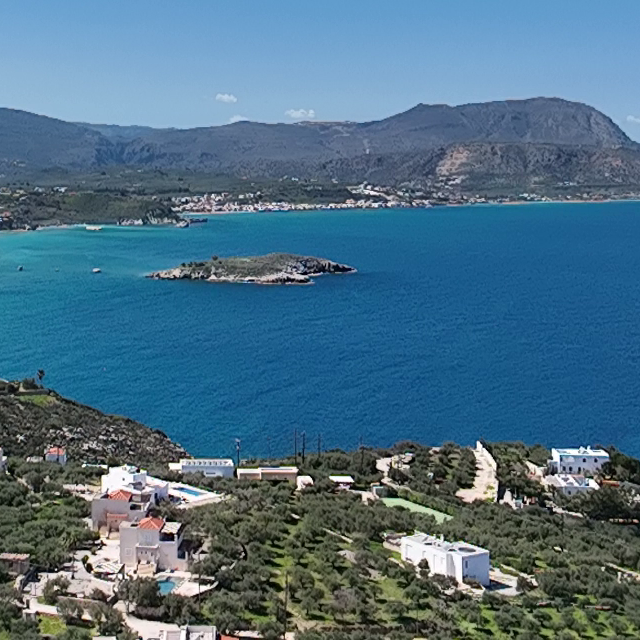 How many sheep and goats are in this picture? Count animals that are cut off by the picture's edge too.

0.